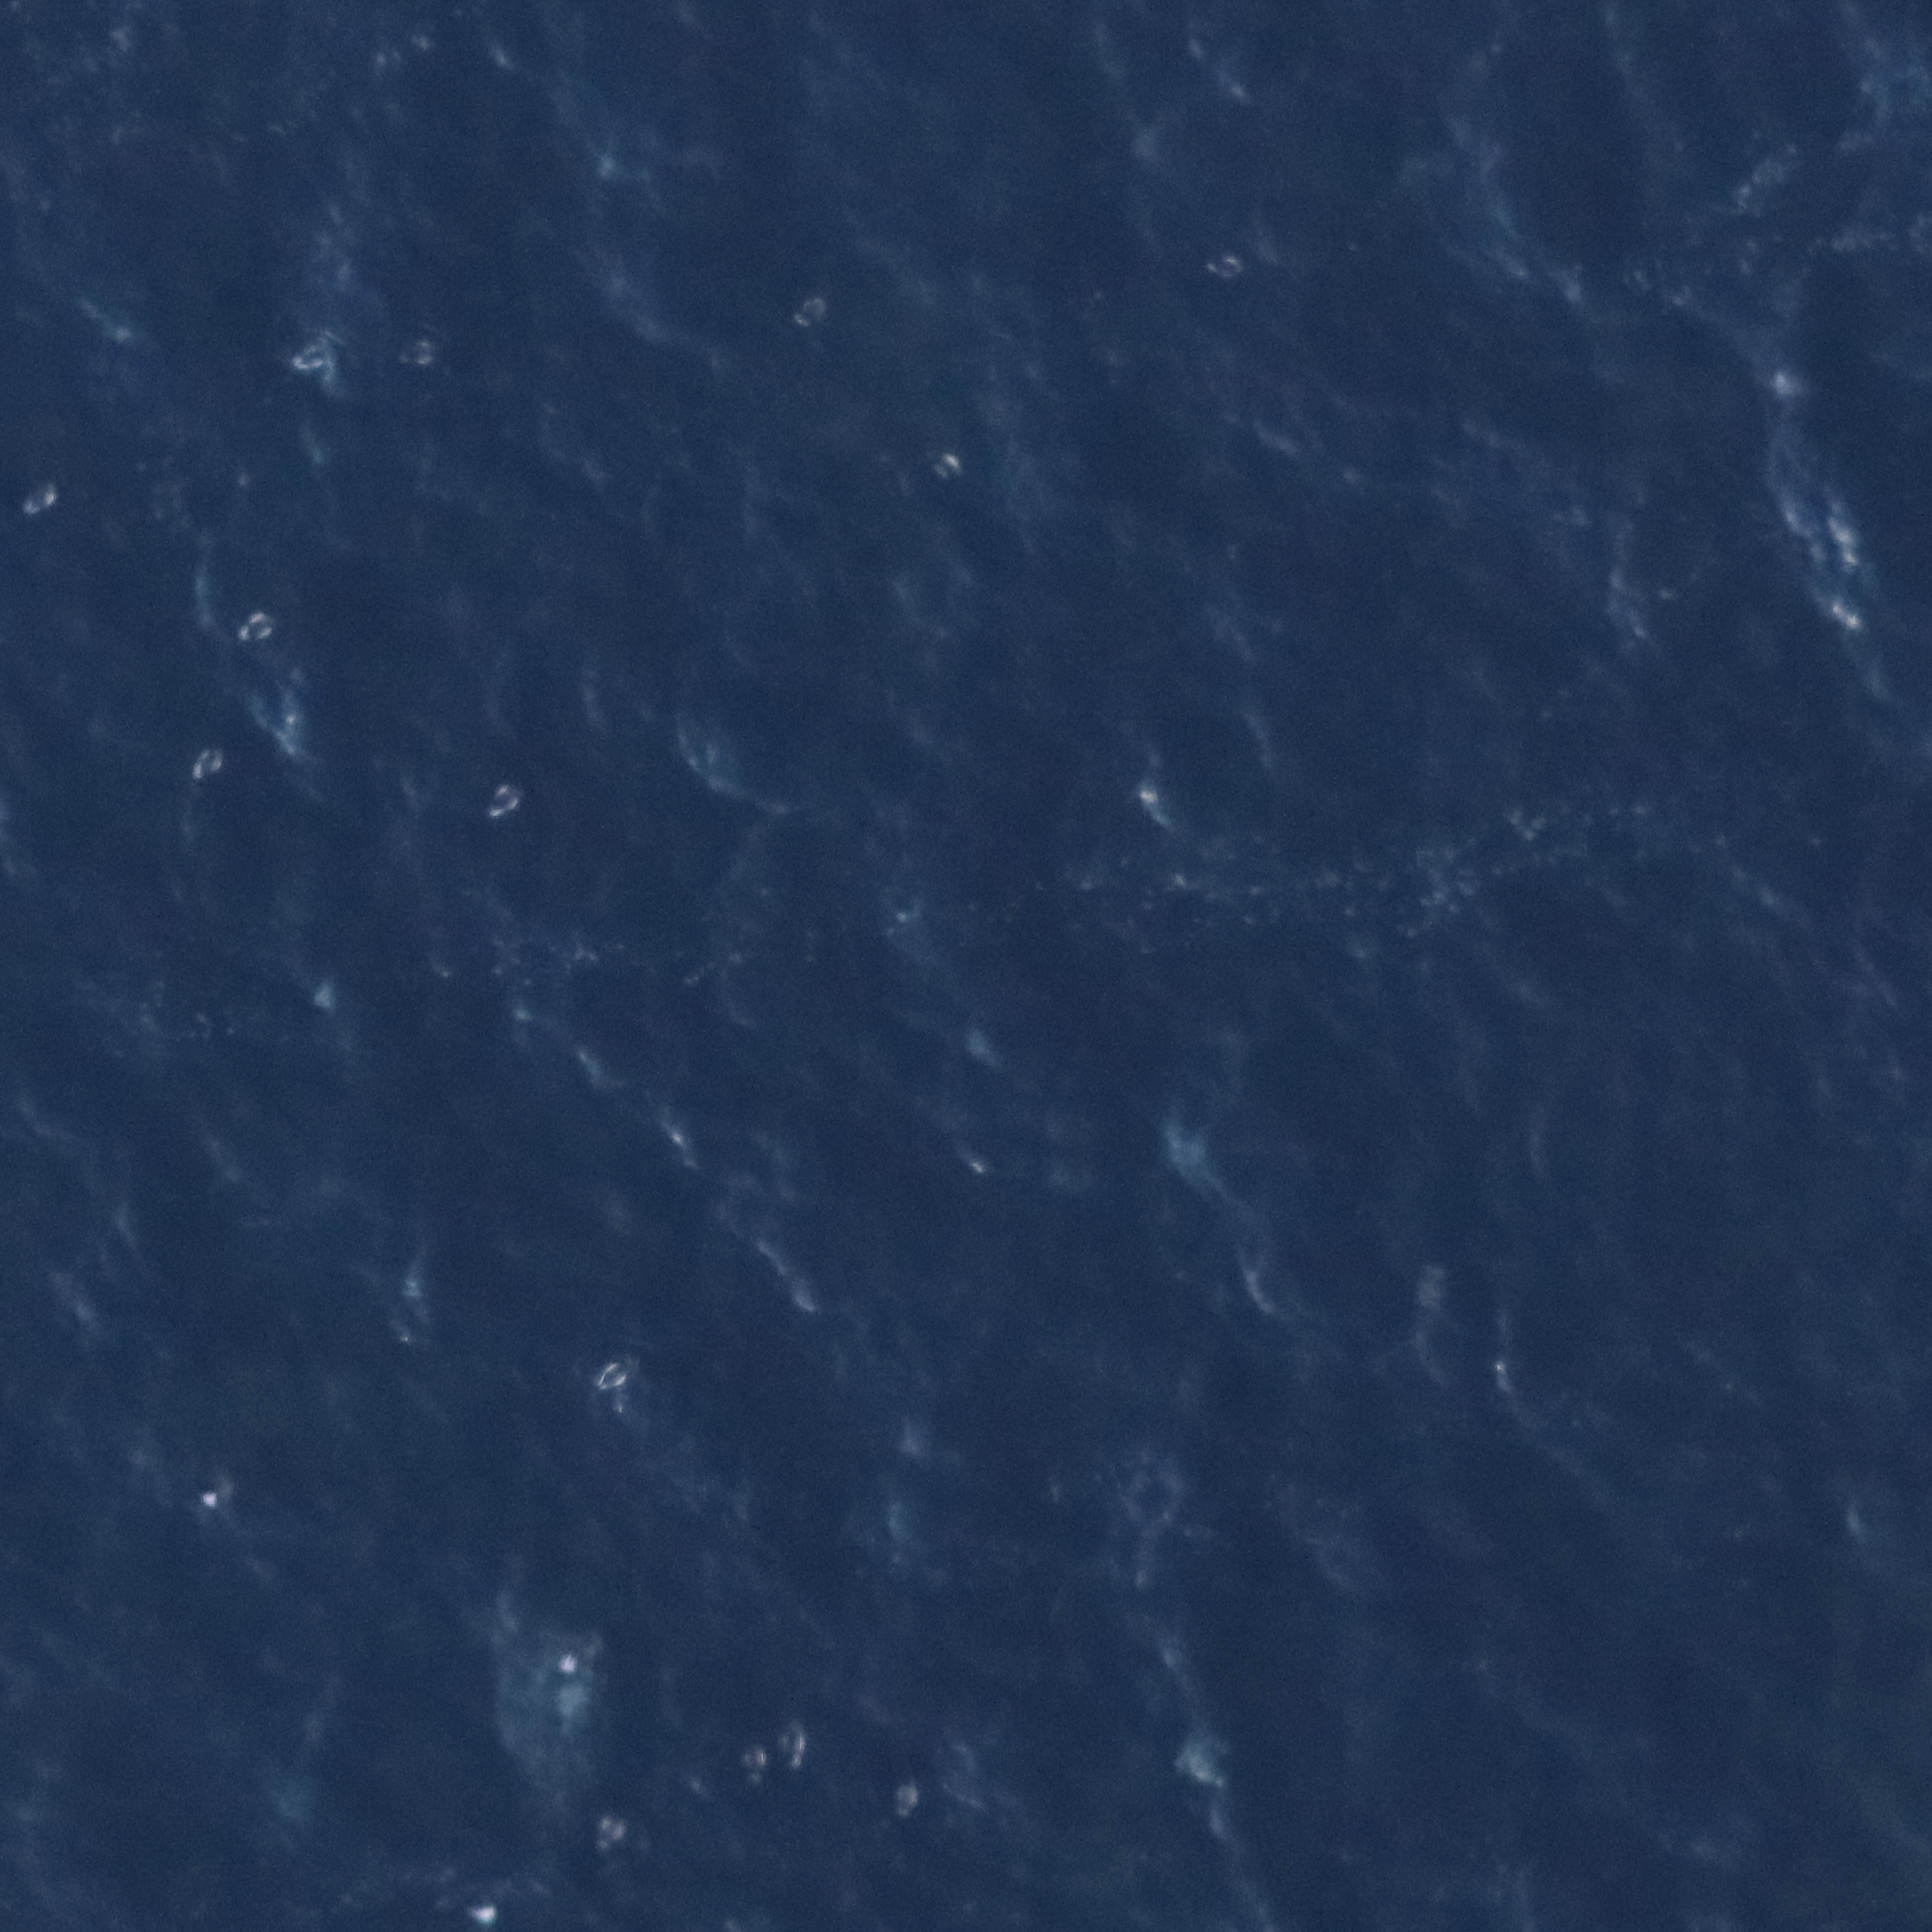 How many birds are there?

14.